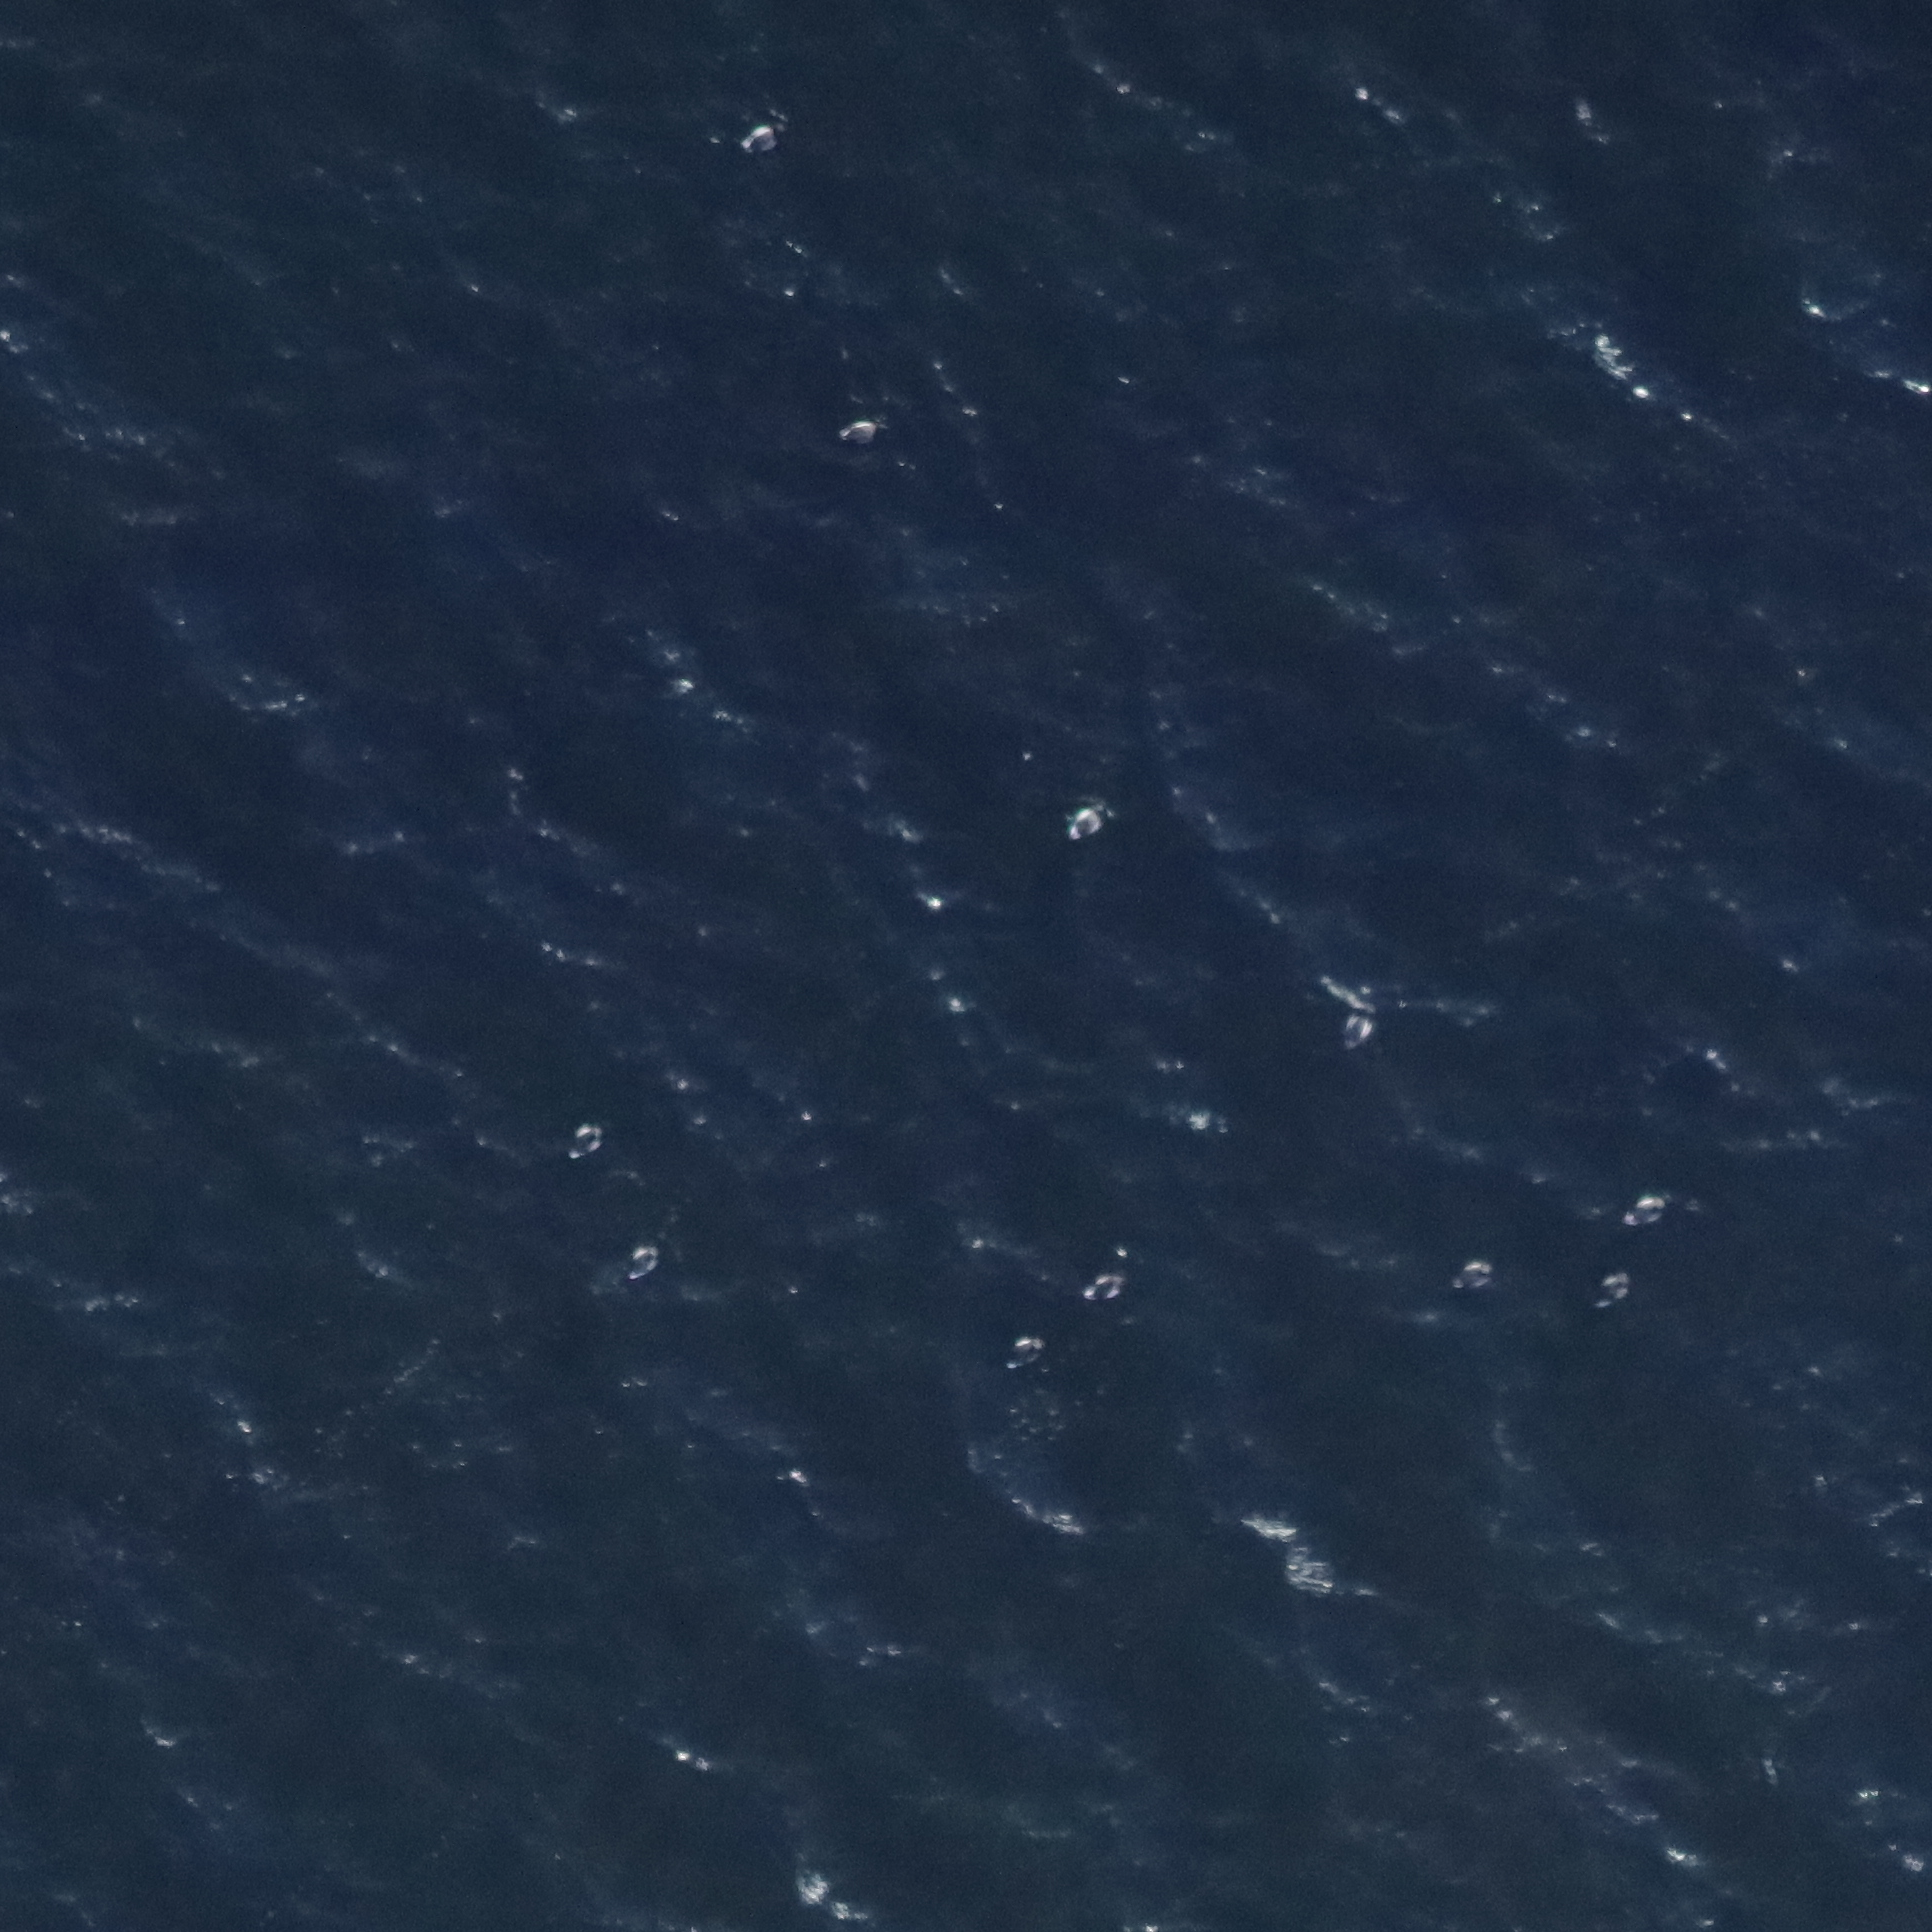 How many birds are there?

11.